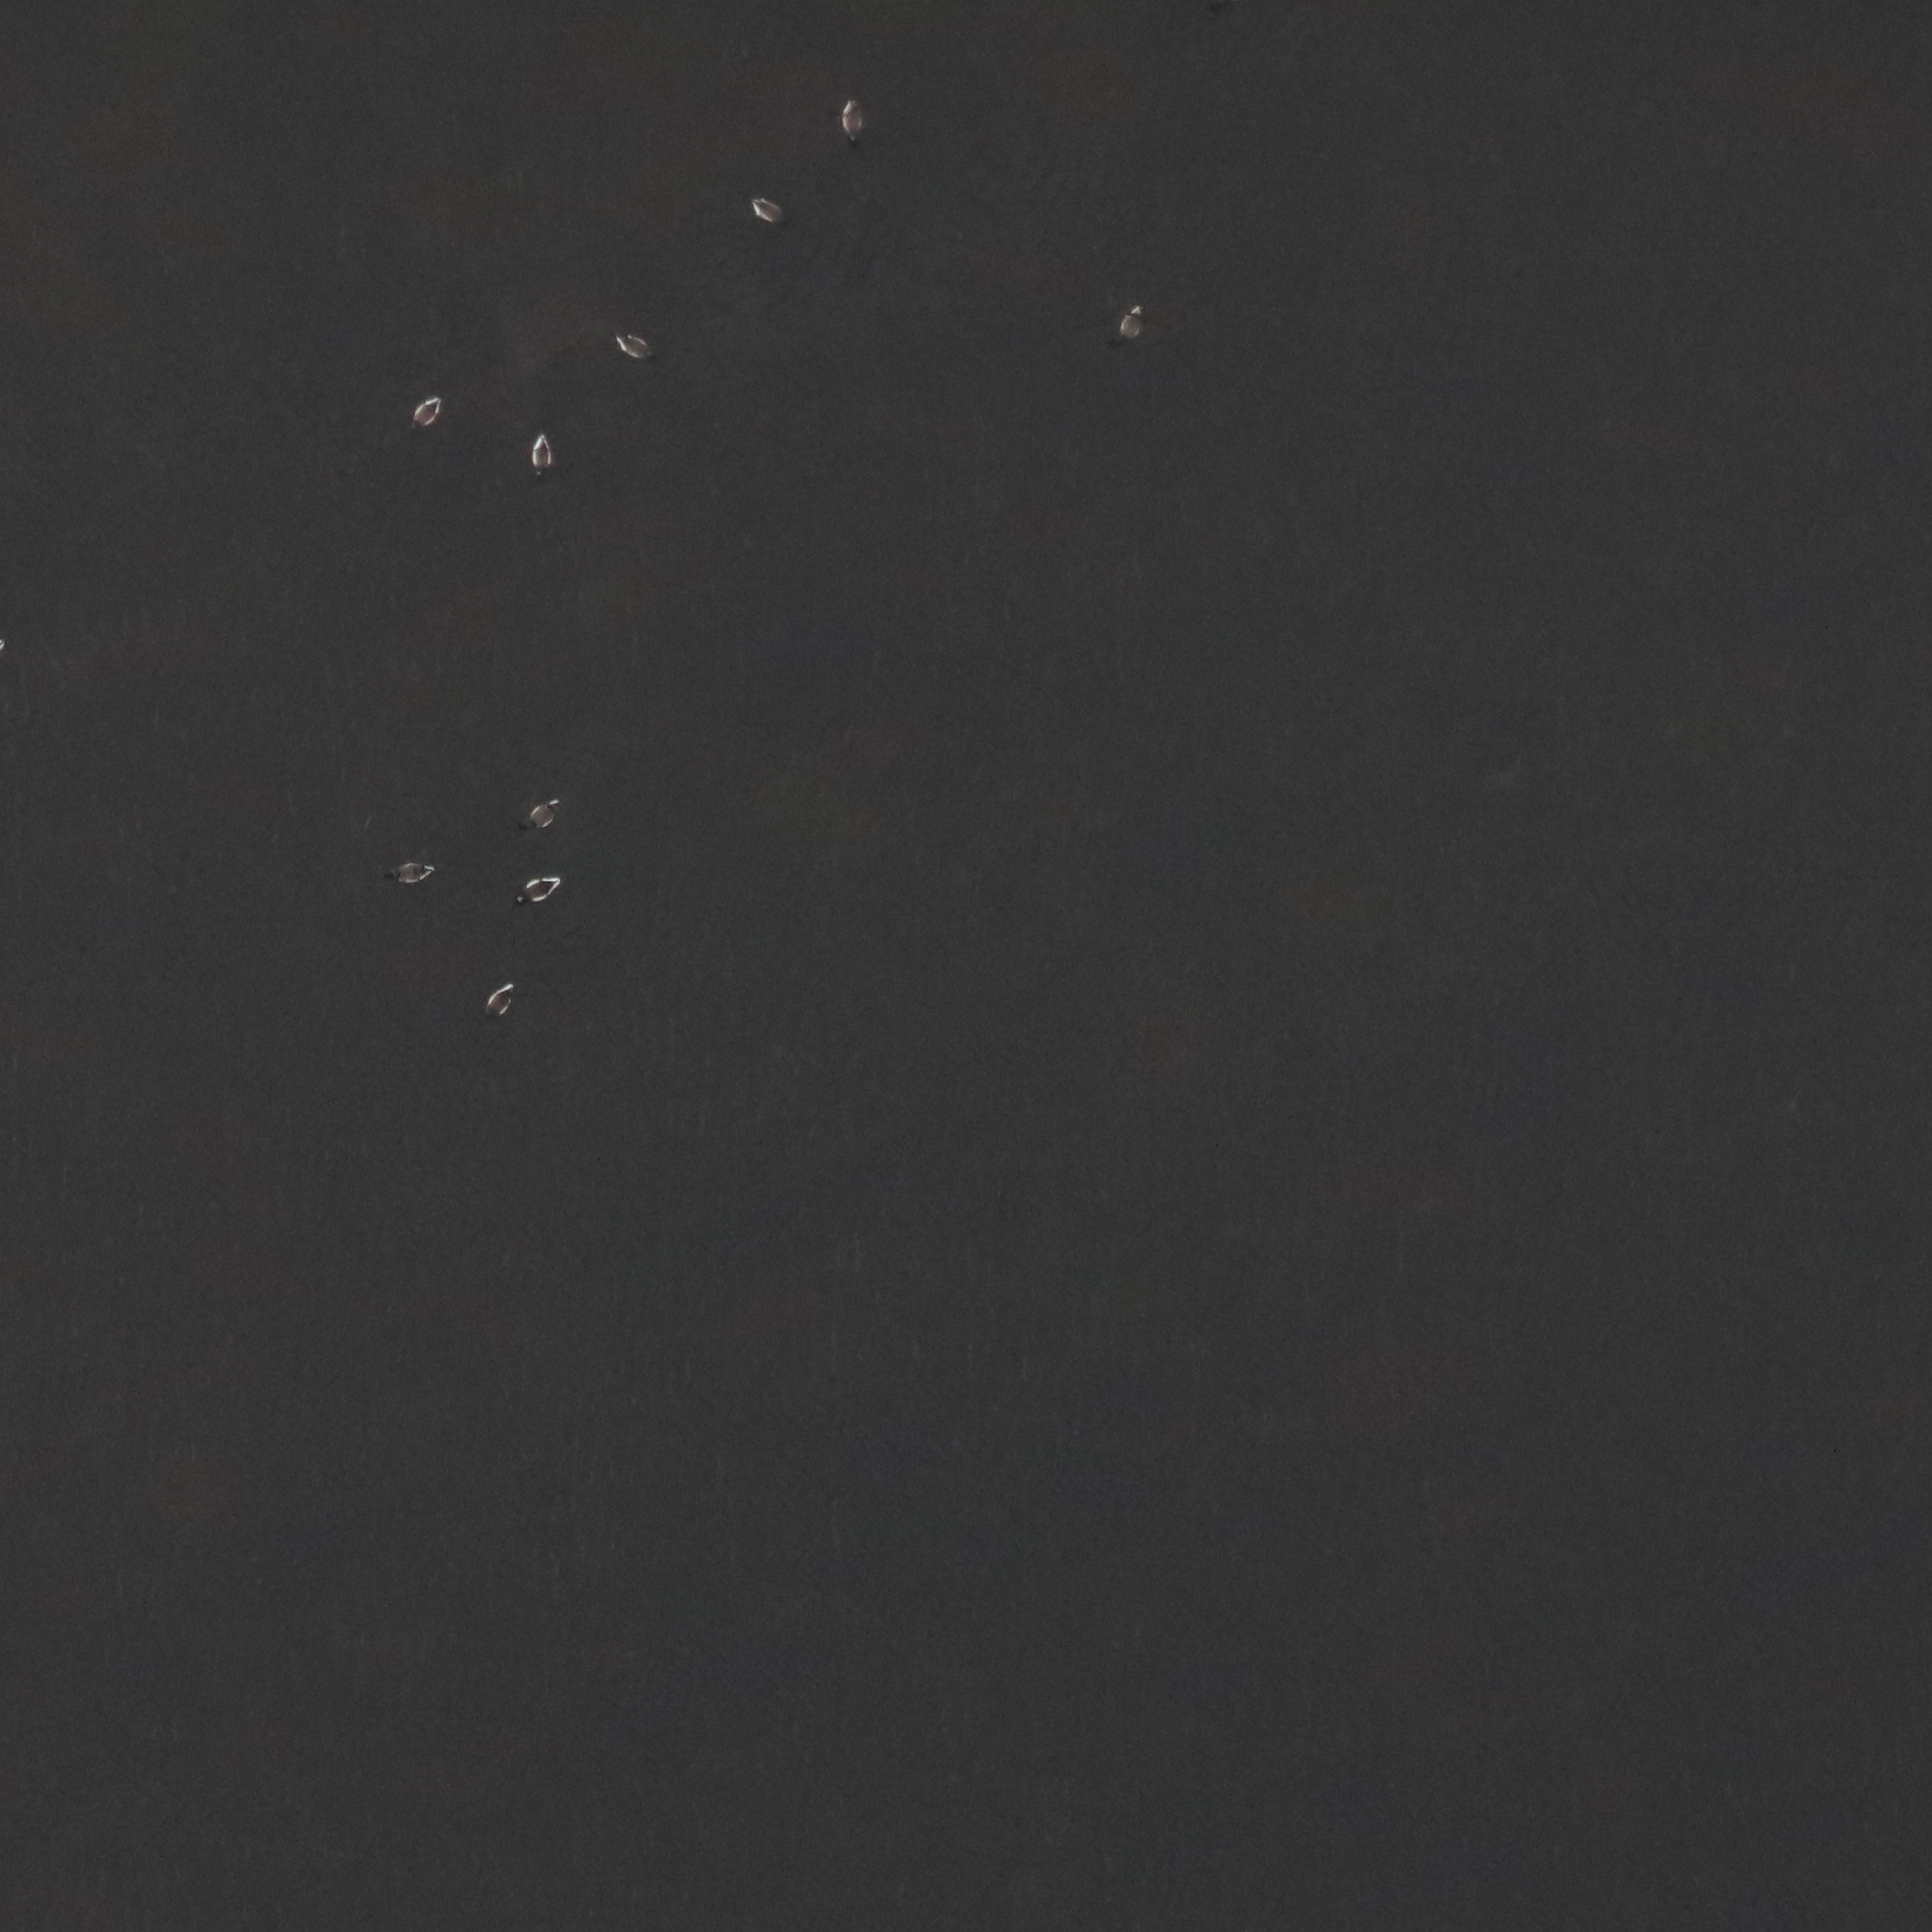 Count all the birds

10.